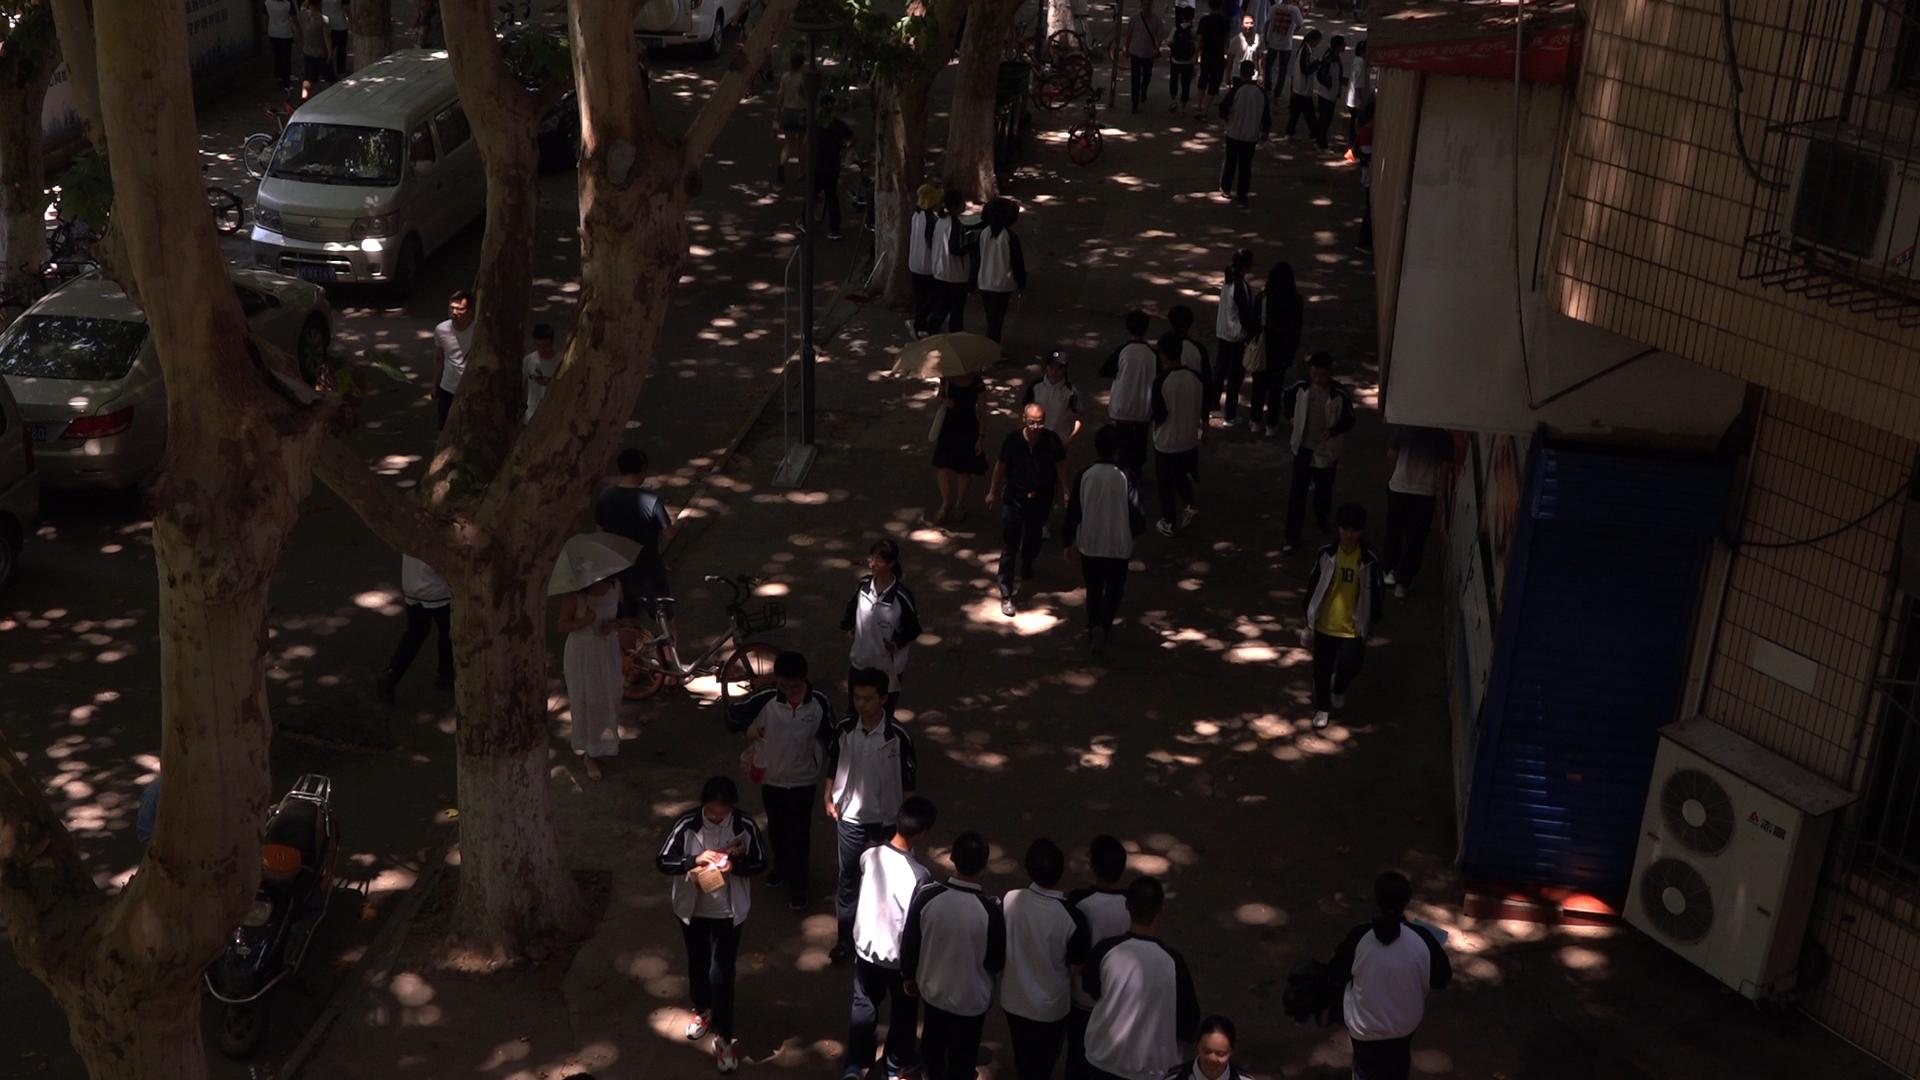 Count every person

43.